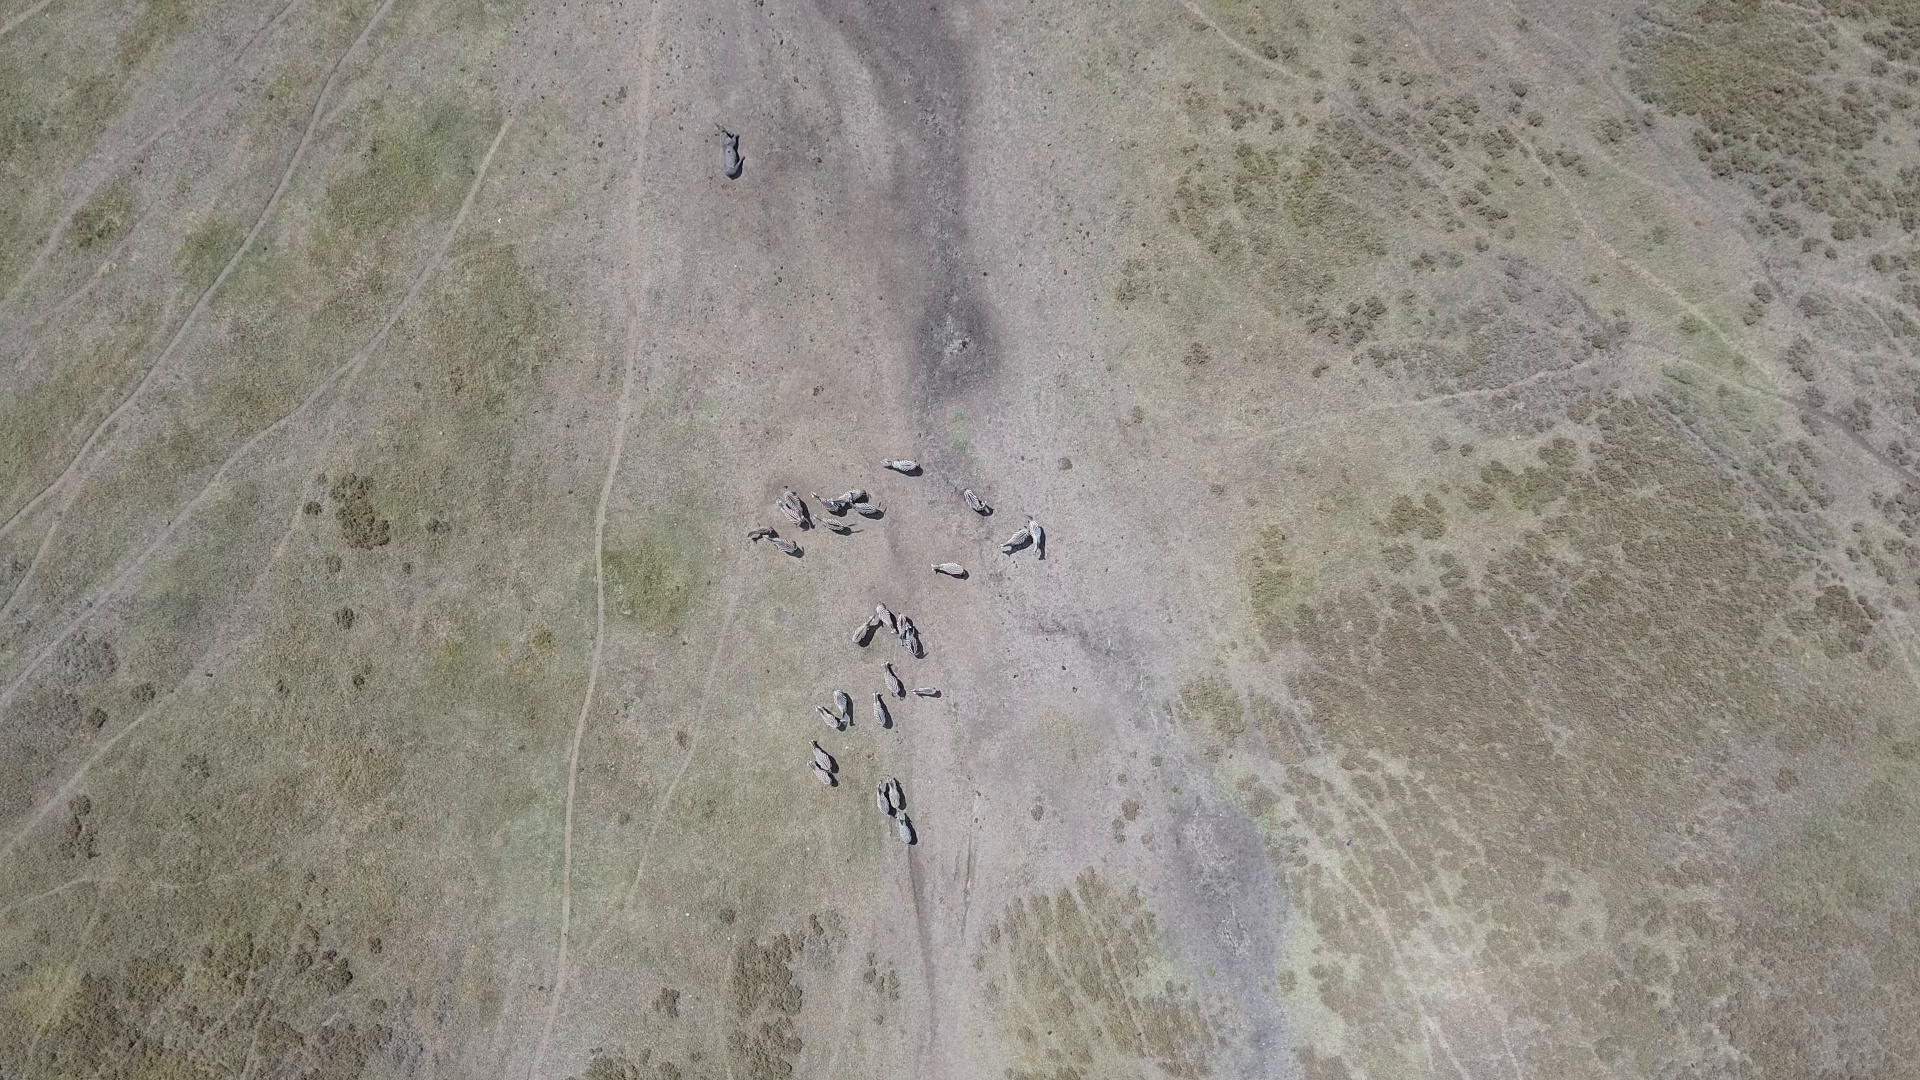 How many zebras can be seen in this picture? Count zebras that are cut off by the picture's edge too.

26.